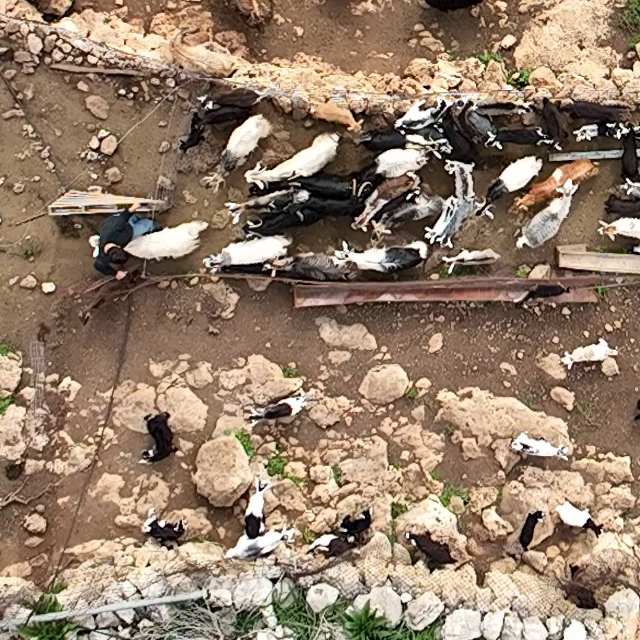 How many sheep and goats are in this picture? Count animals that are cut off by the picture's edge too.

56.